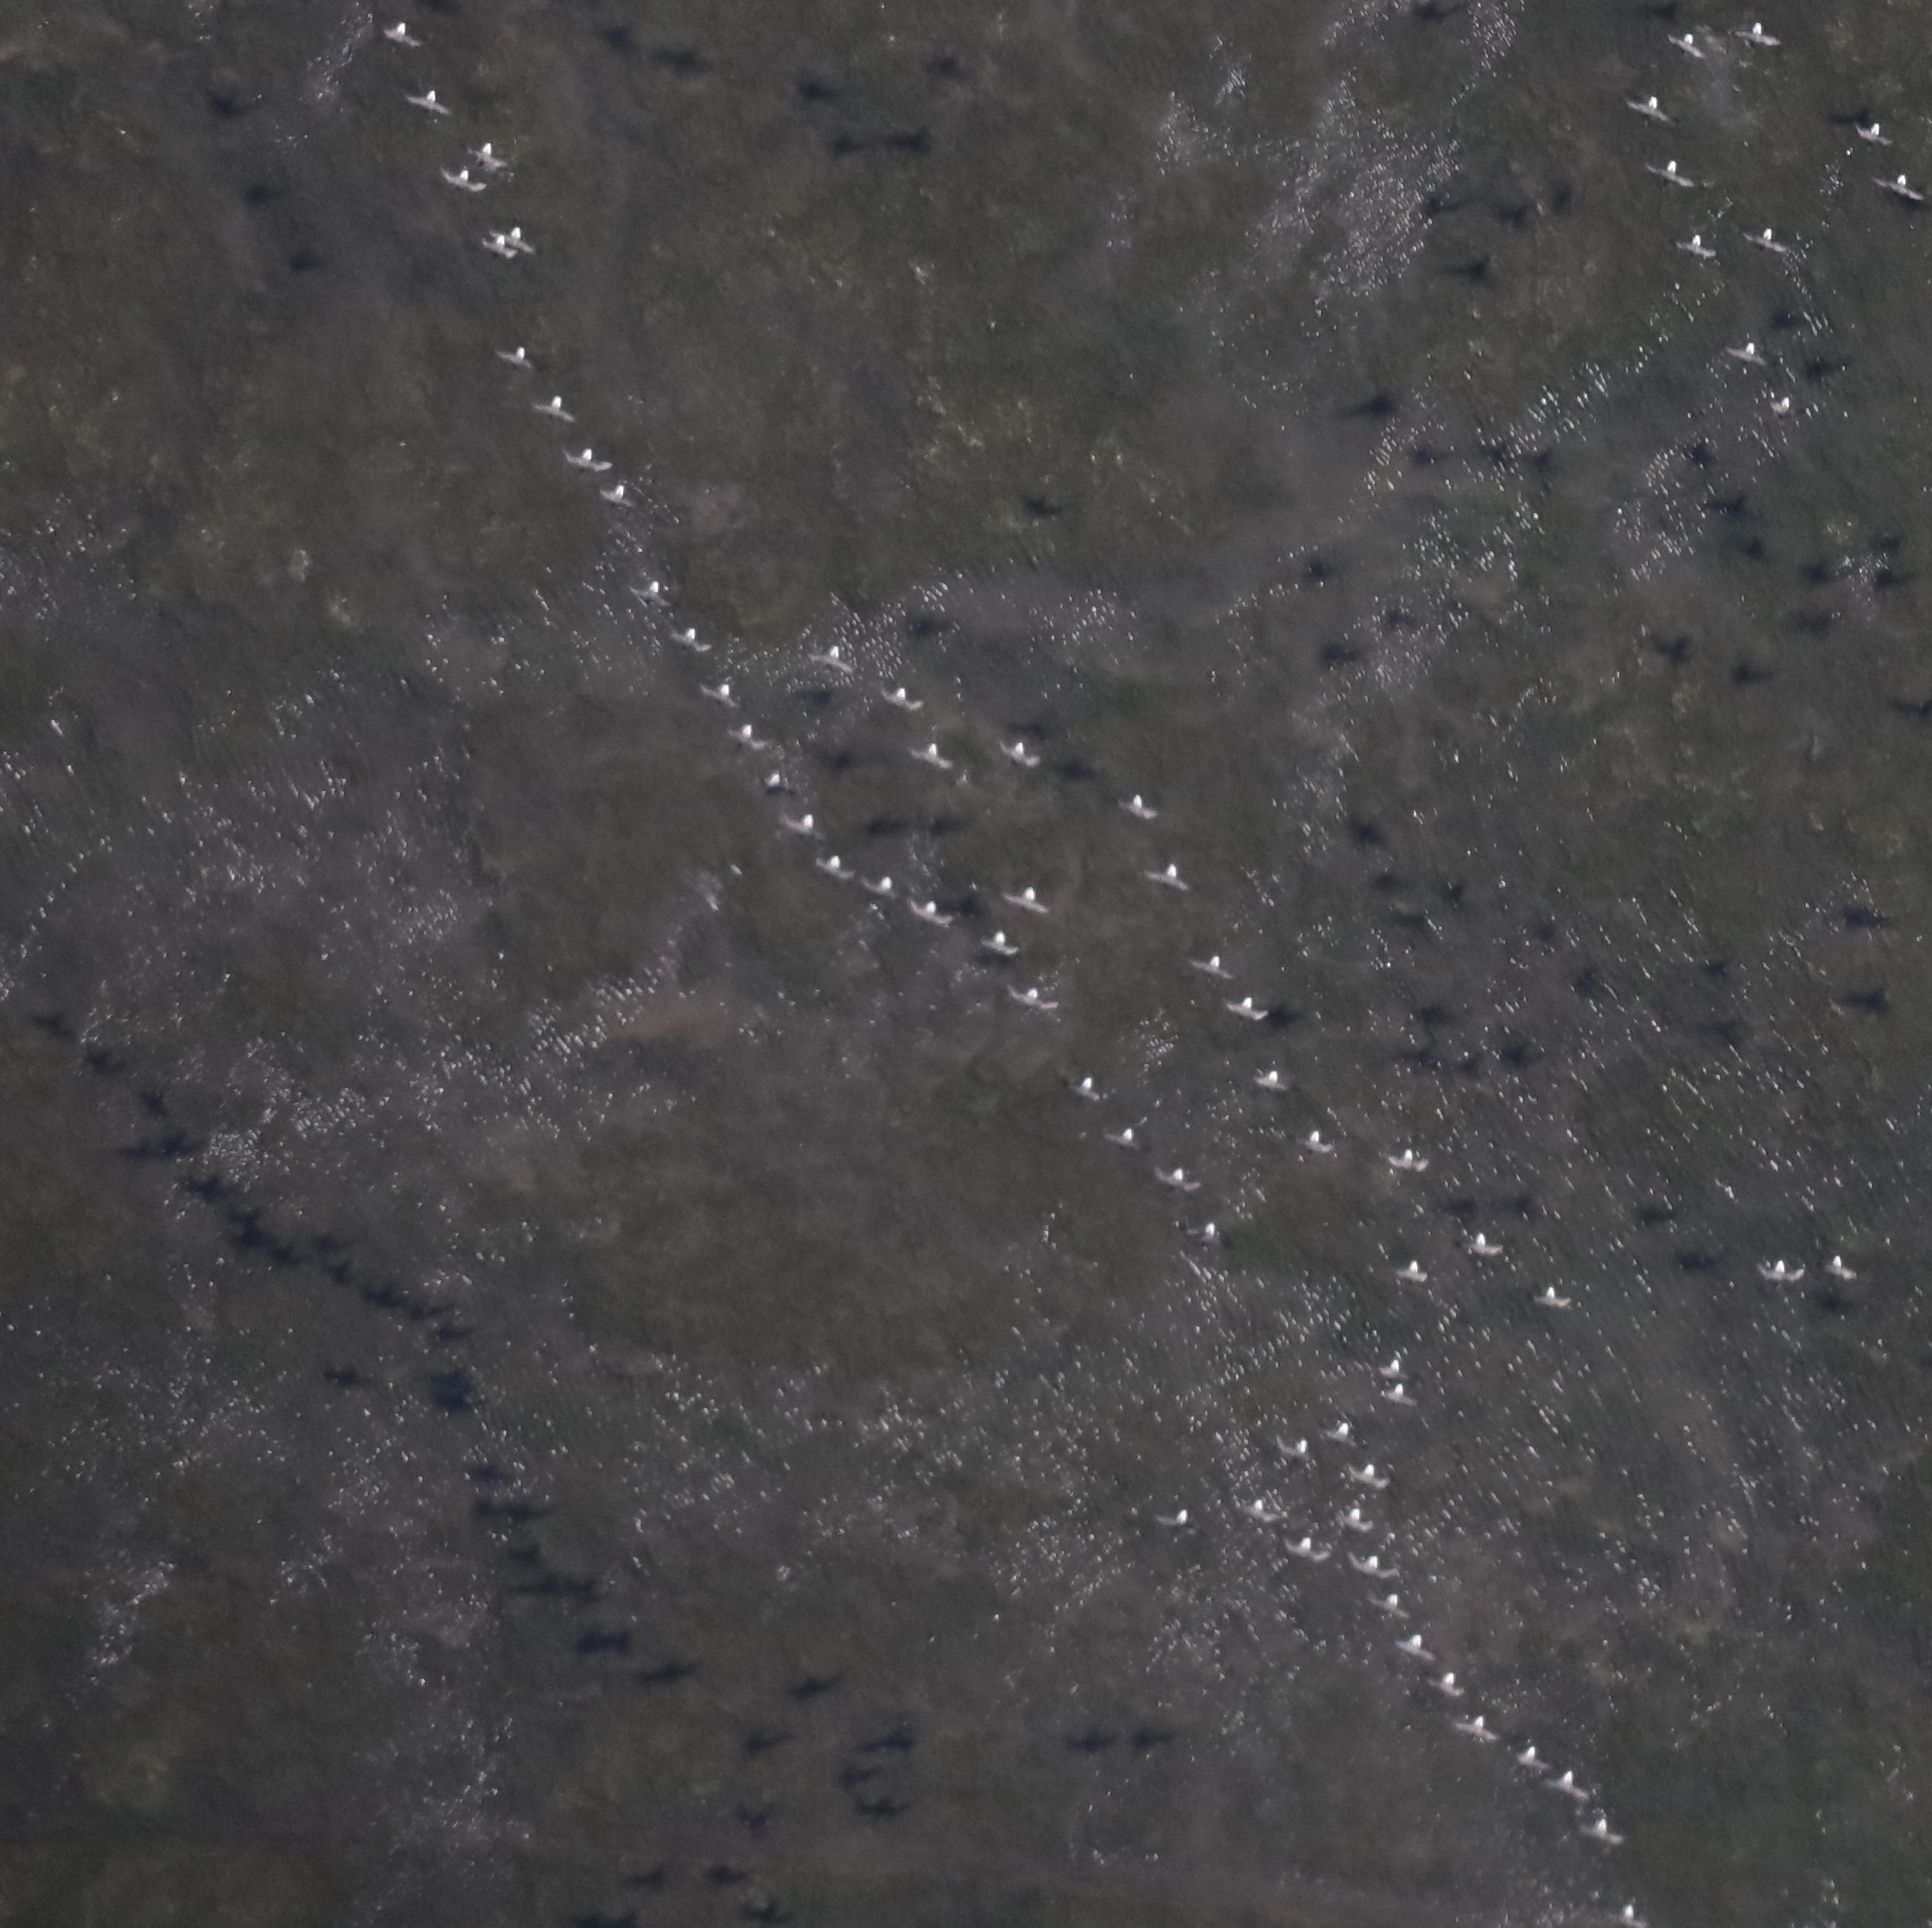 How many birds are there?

70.